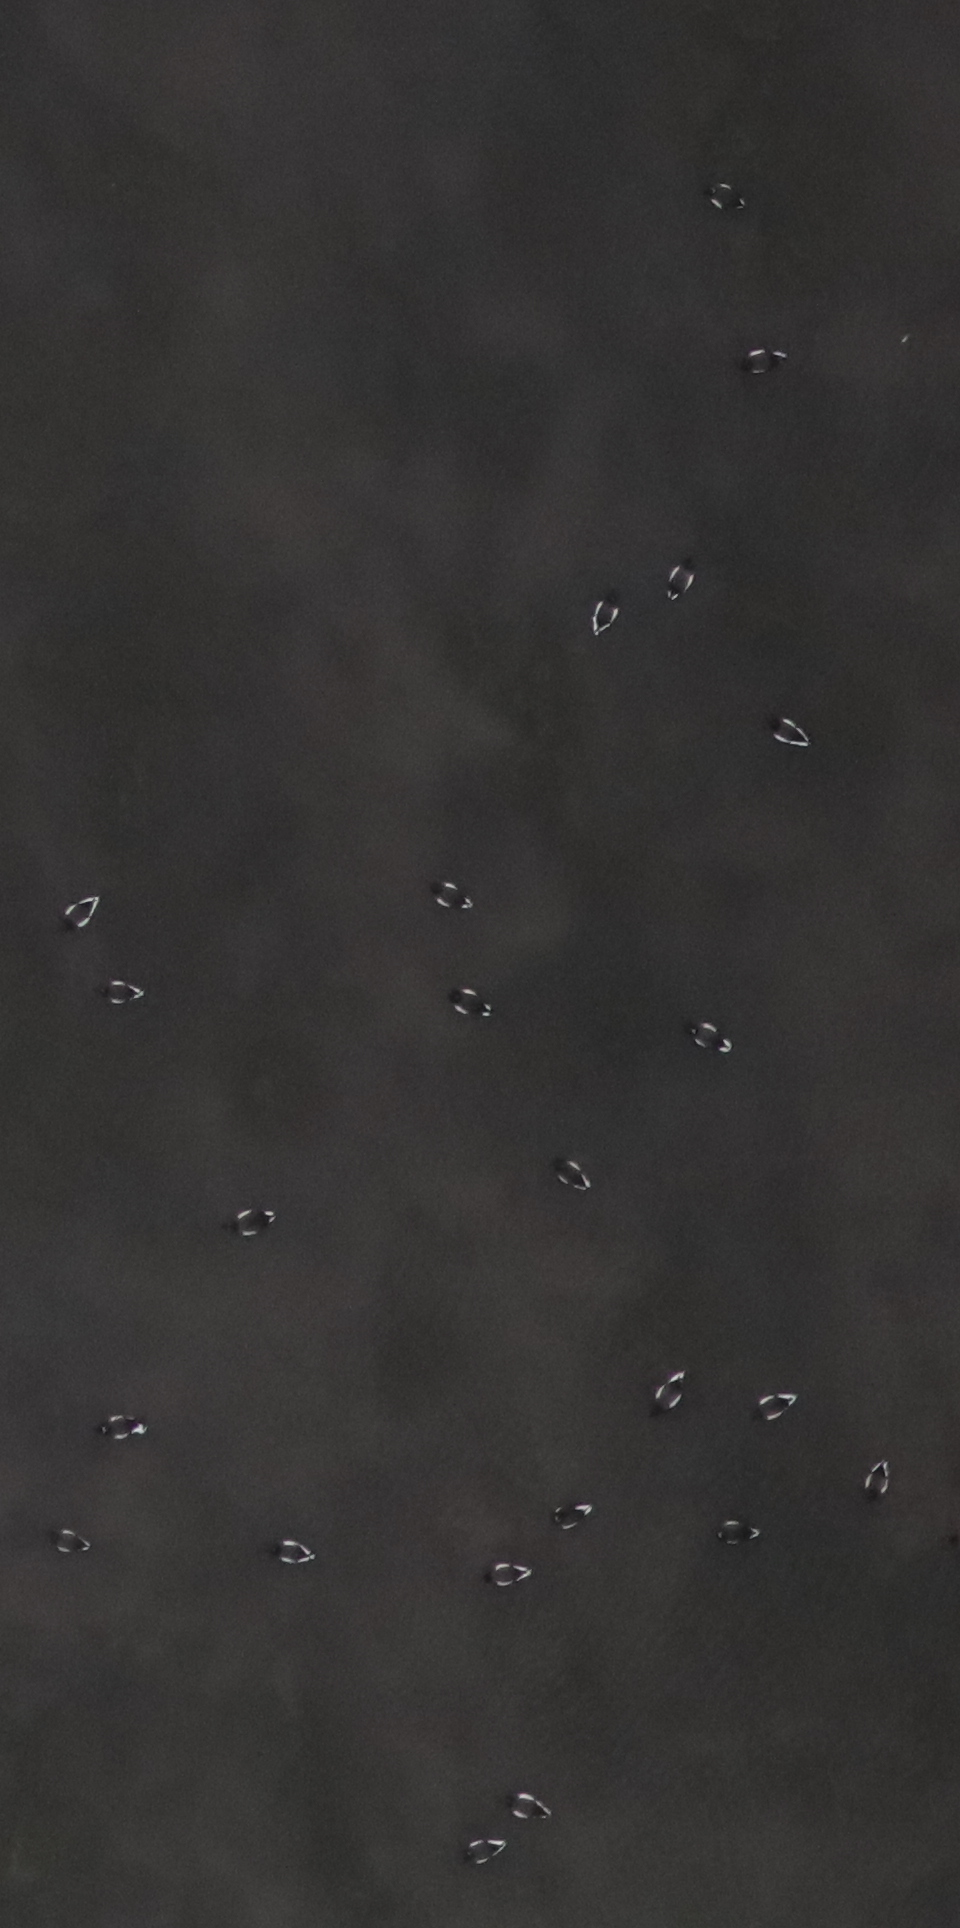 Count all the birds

23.